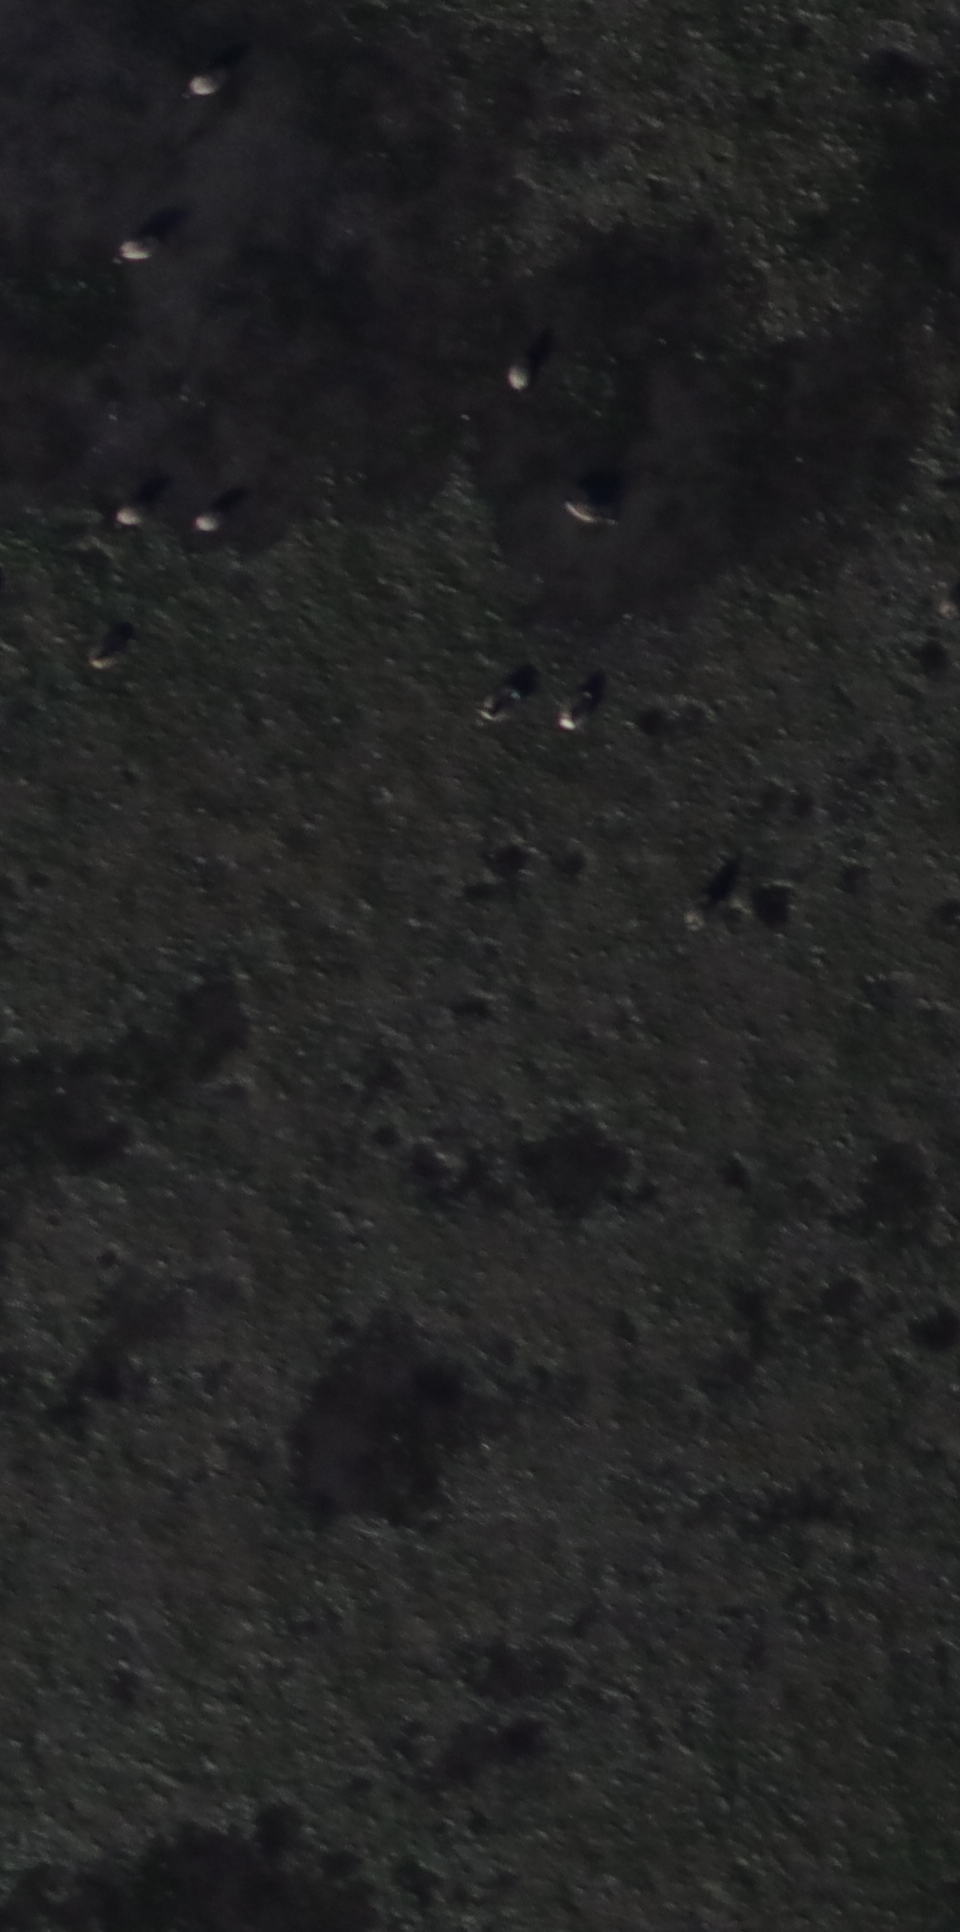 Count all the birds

10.